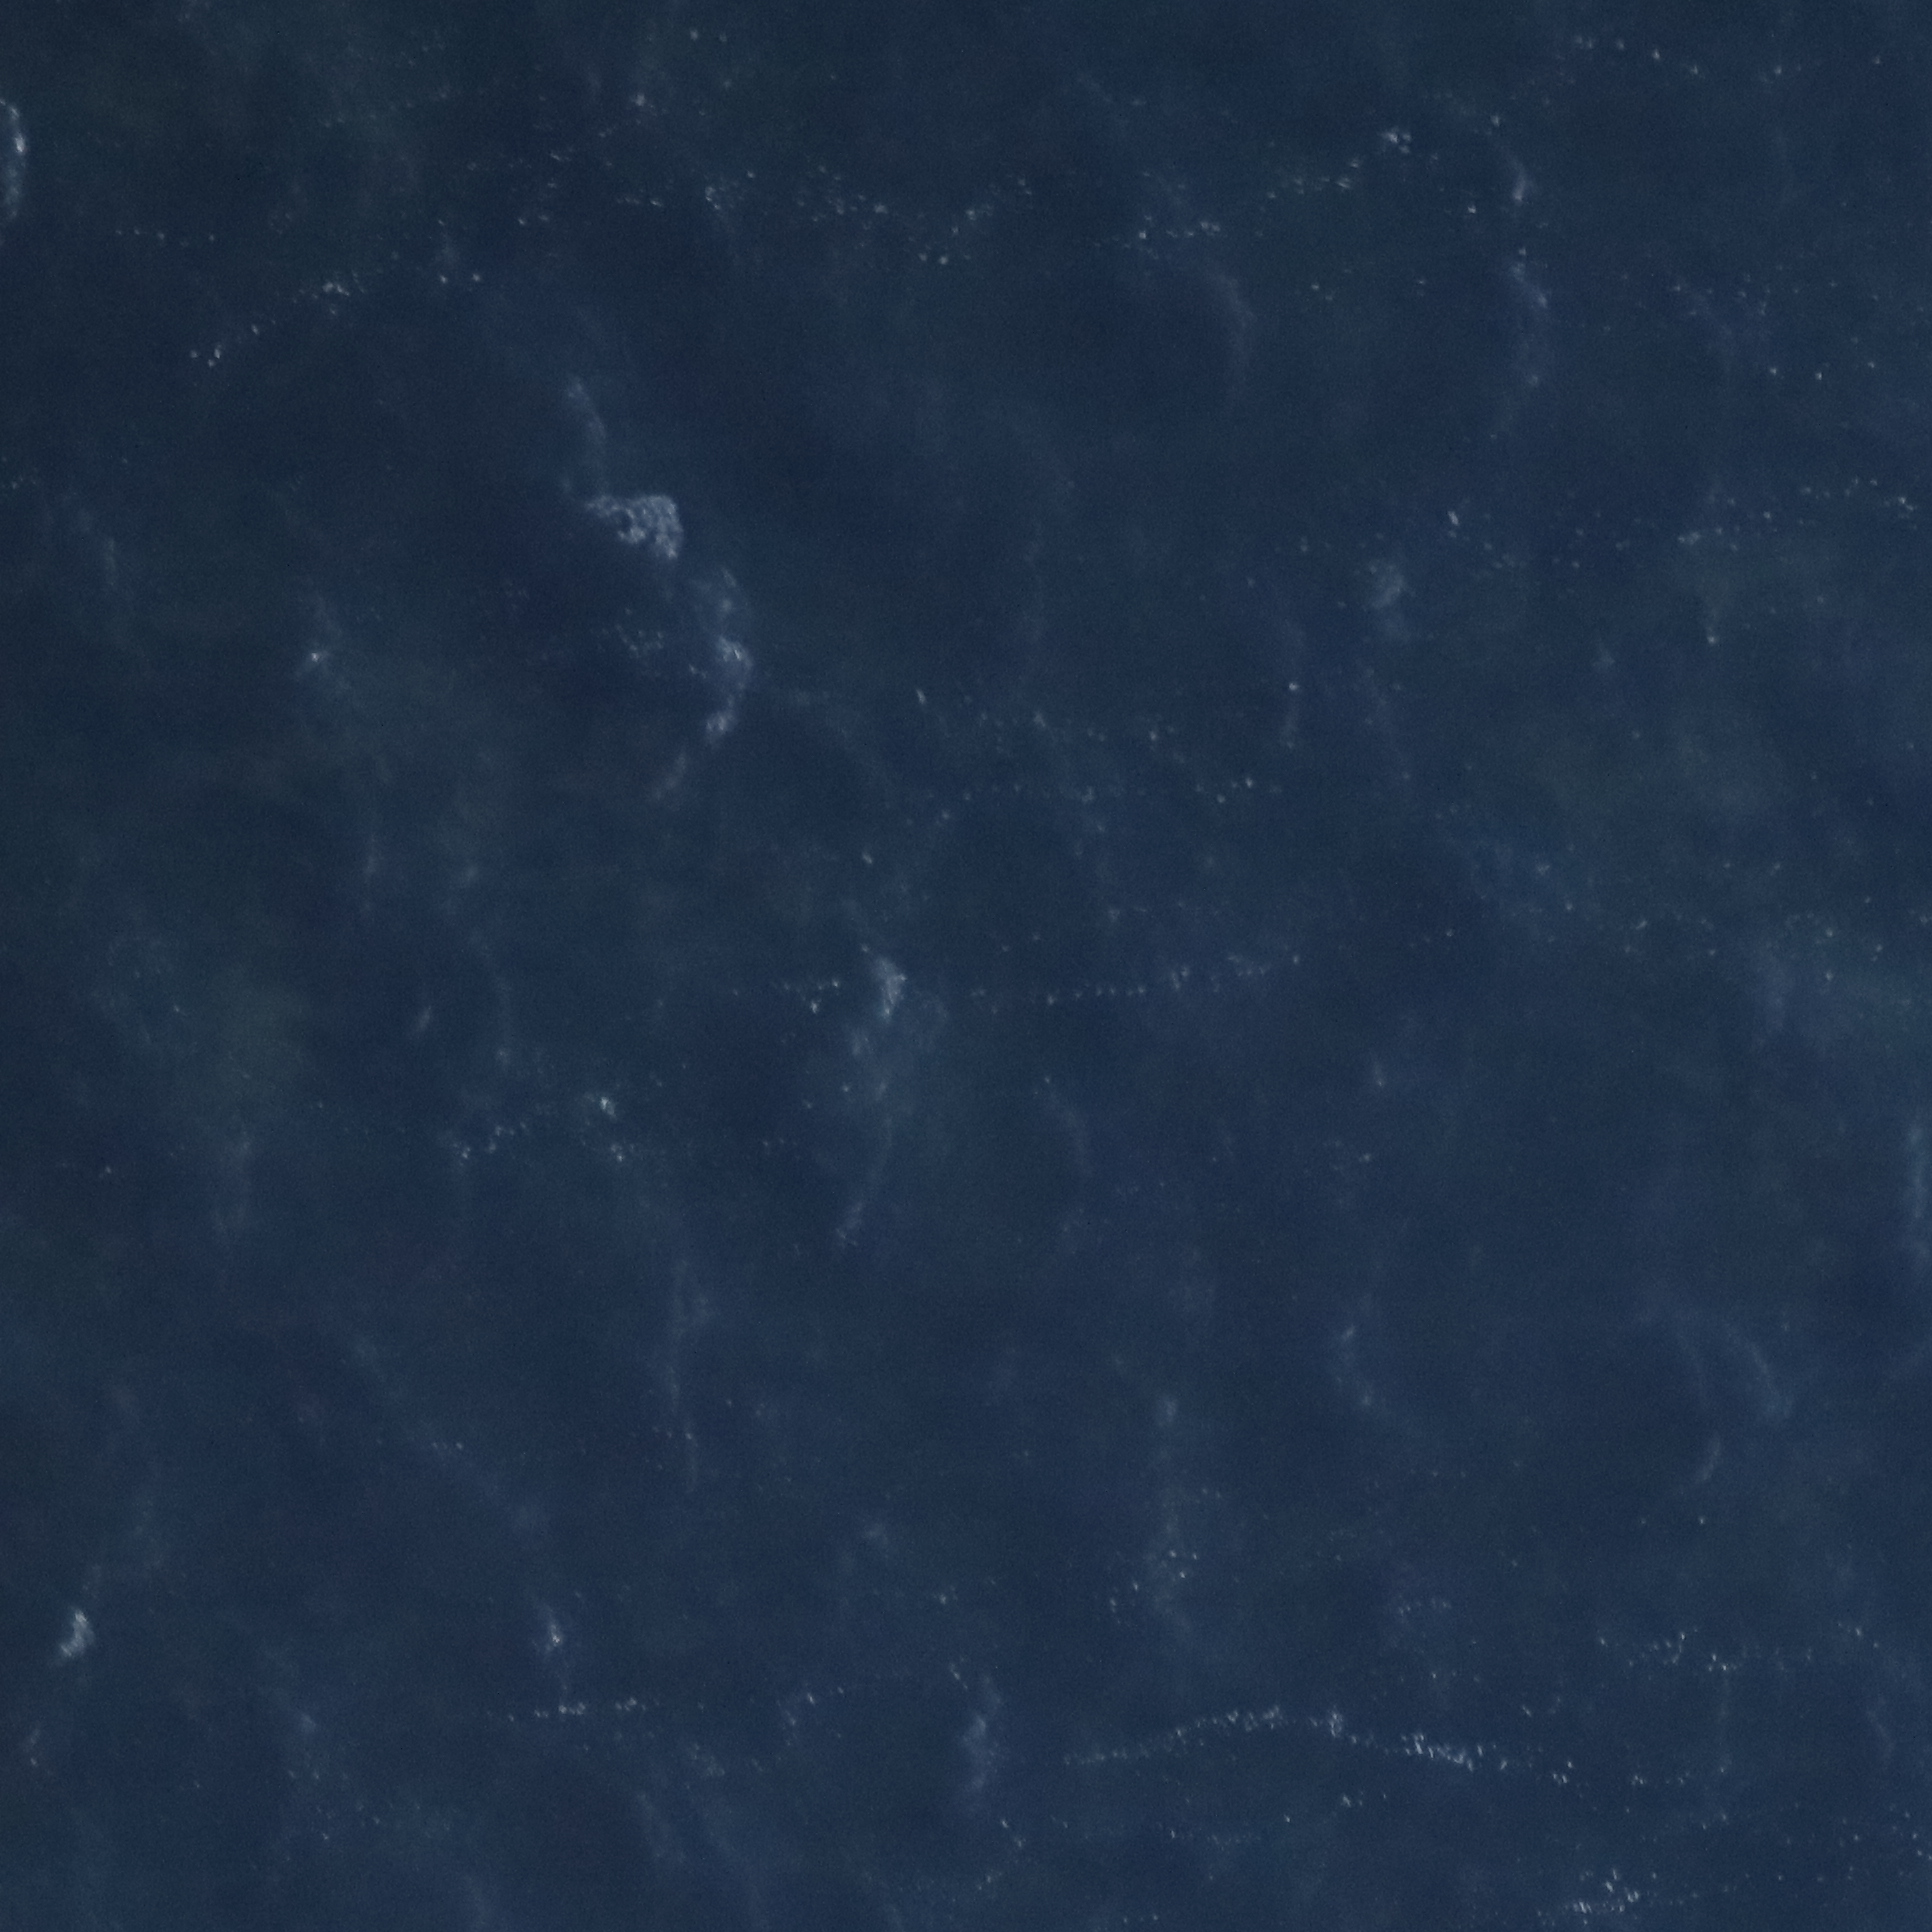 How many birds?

0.